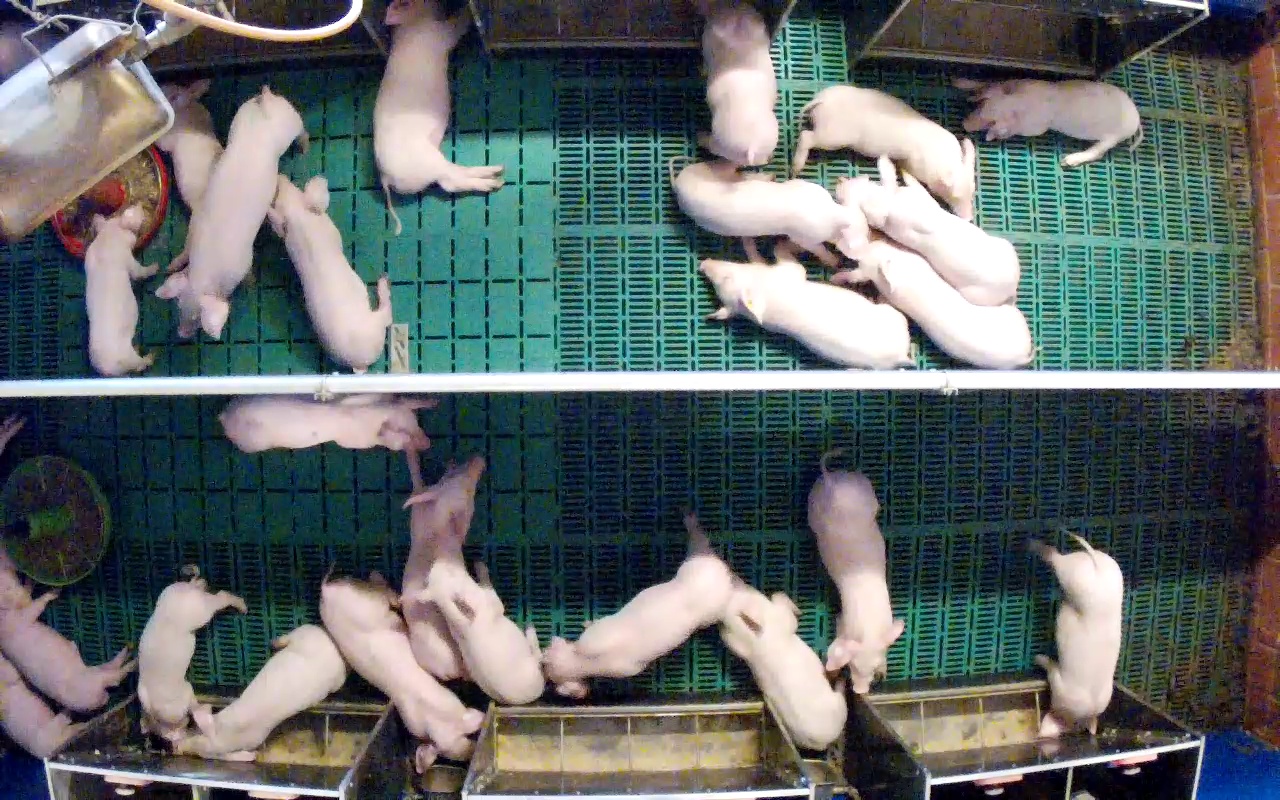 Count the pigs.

25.